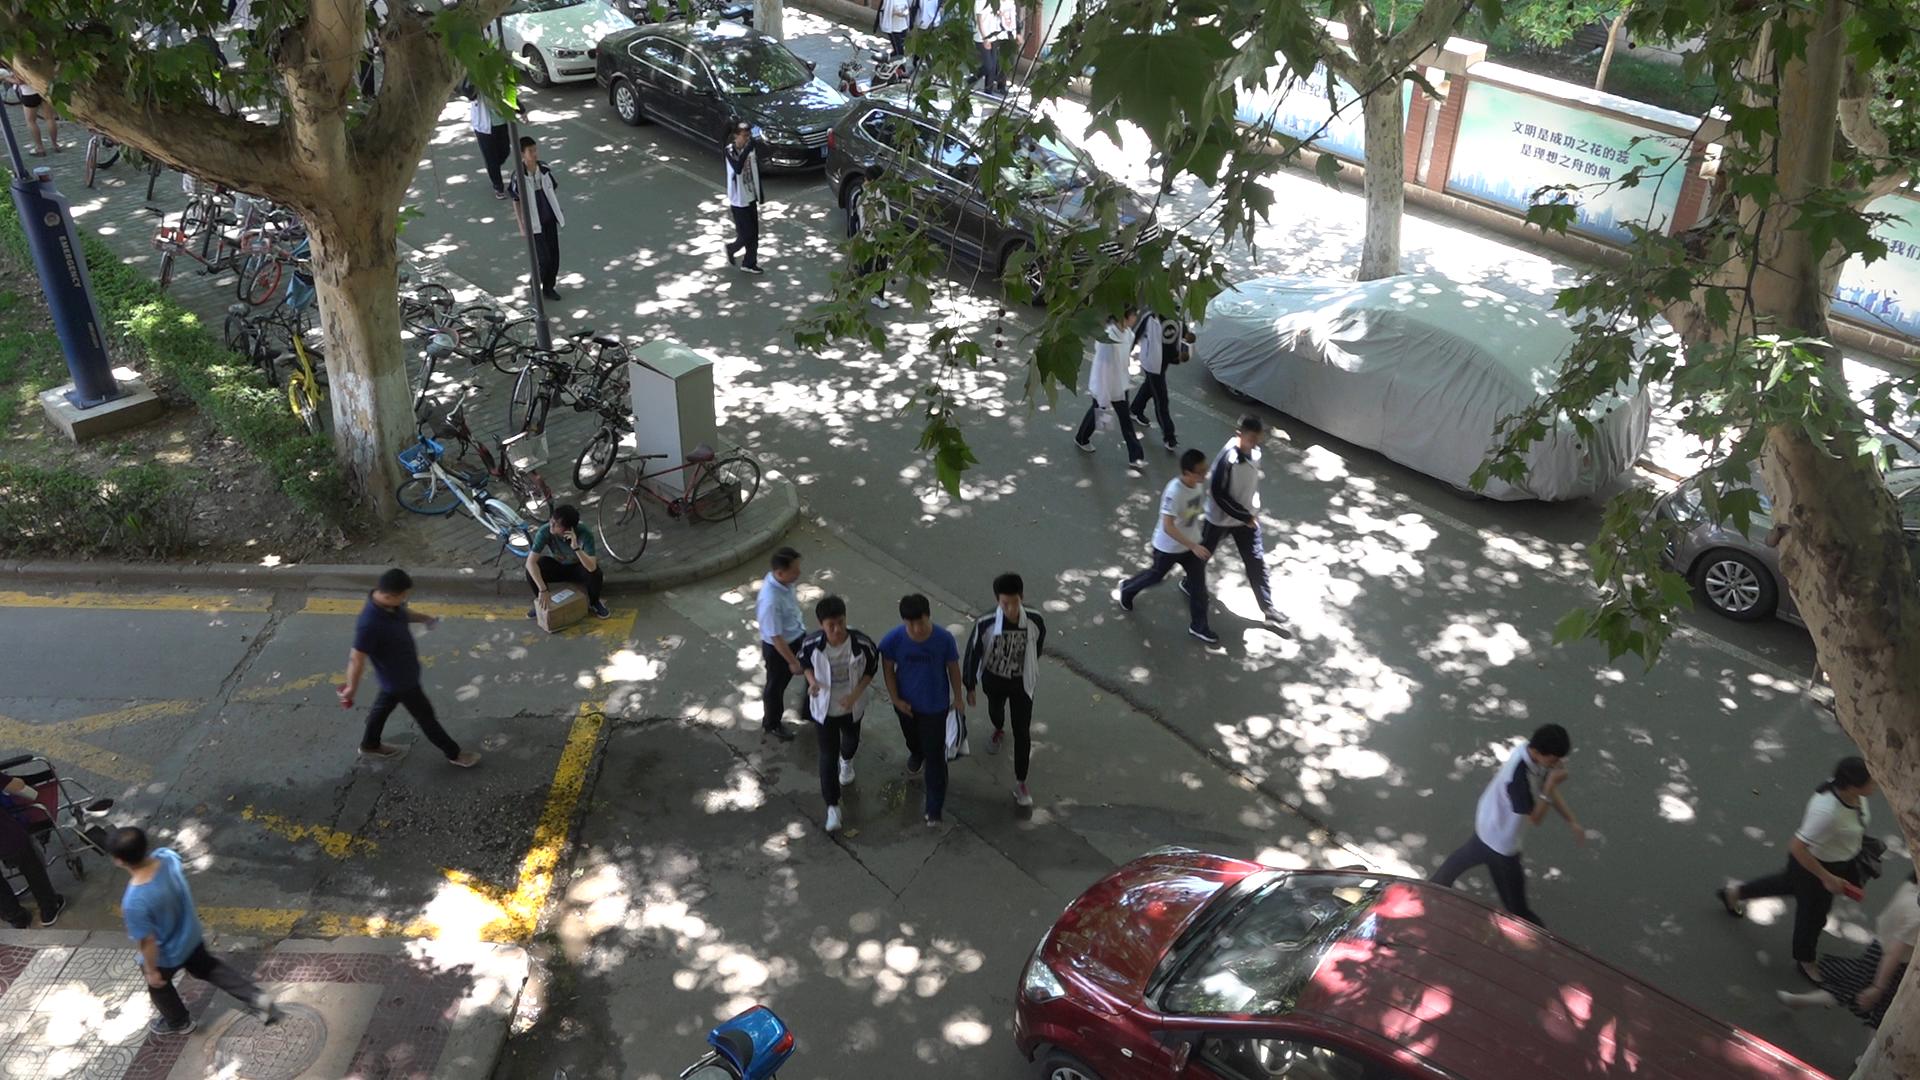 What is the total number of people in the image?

17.